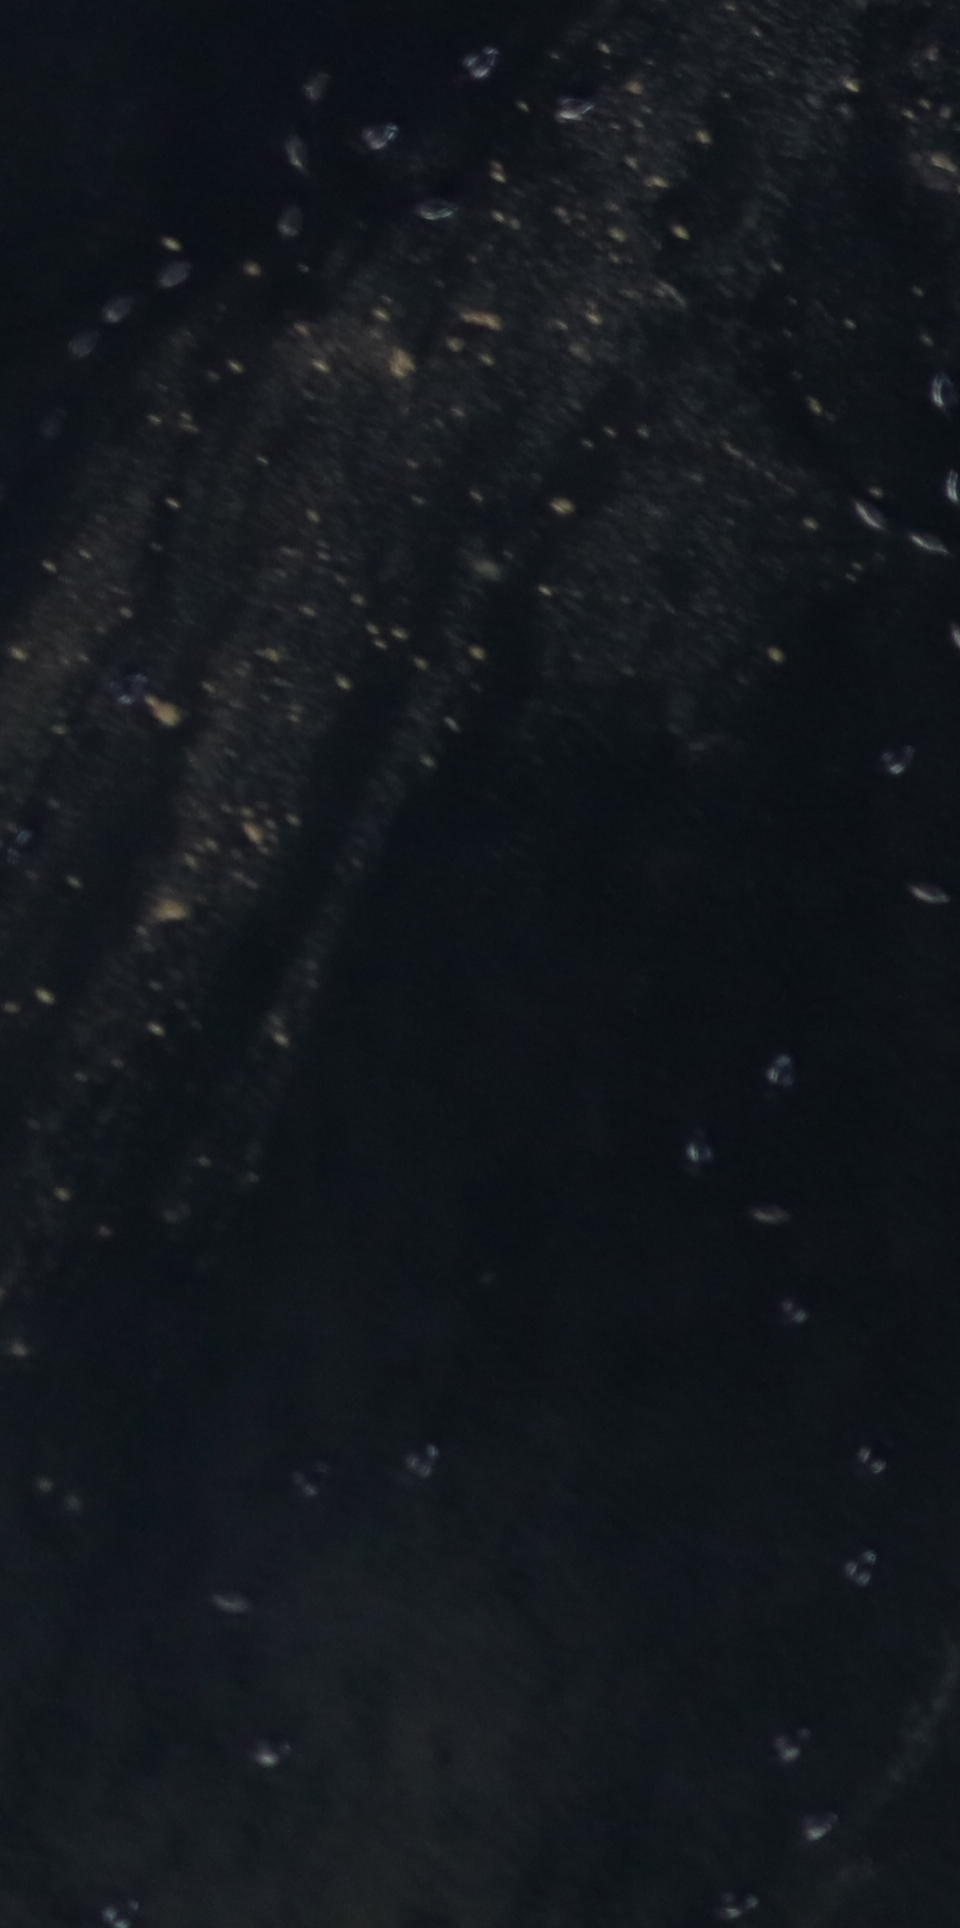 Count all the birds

30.